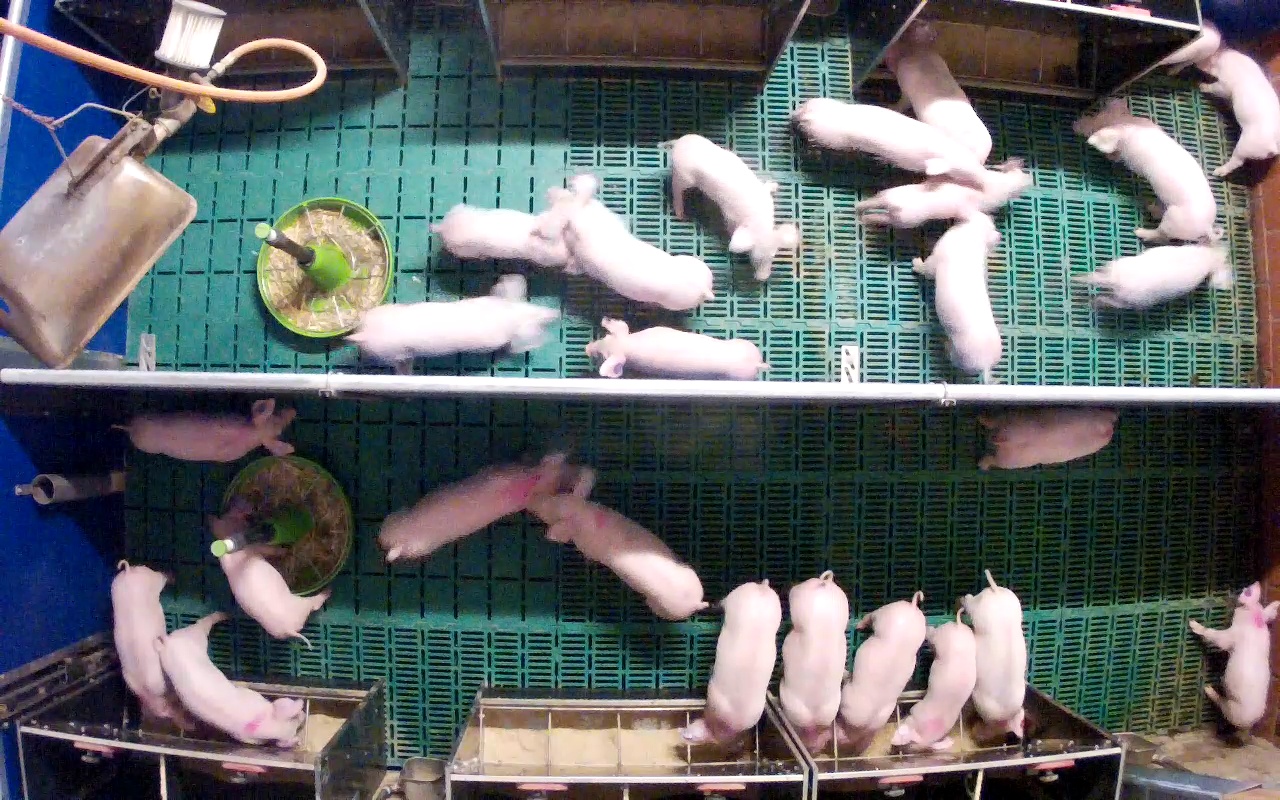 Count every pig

26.